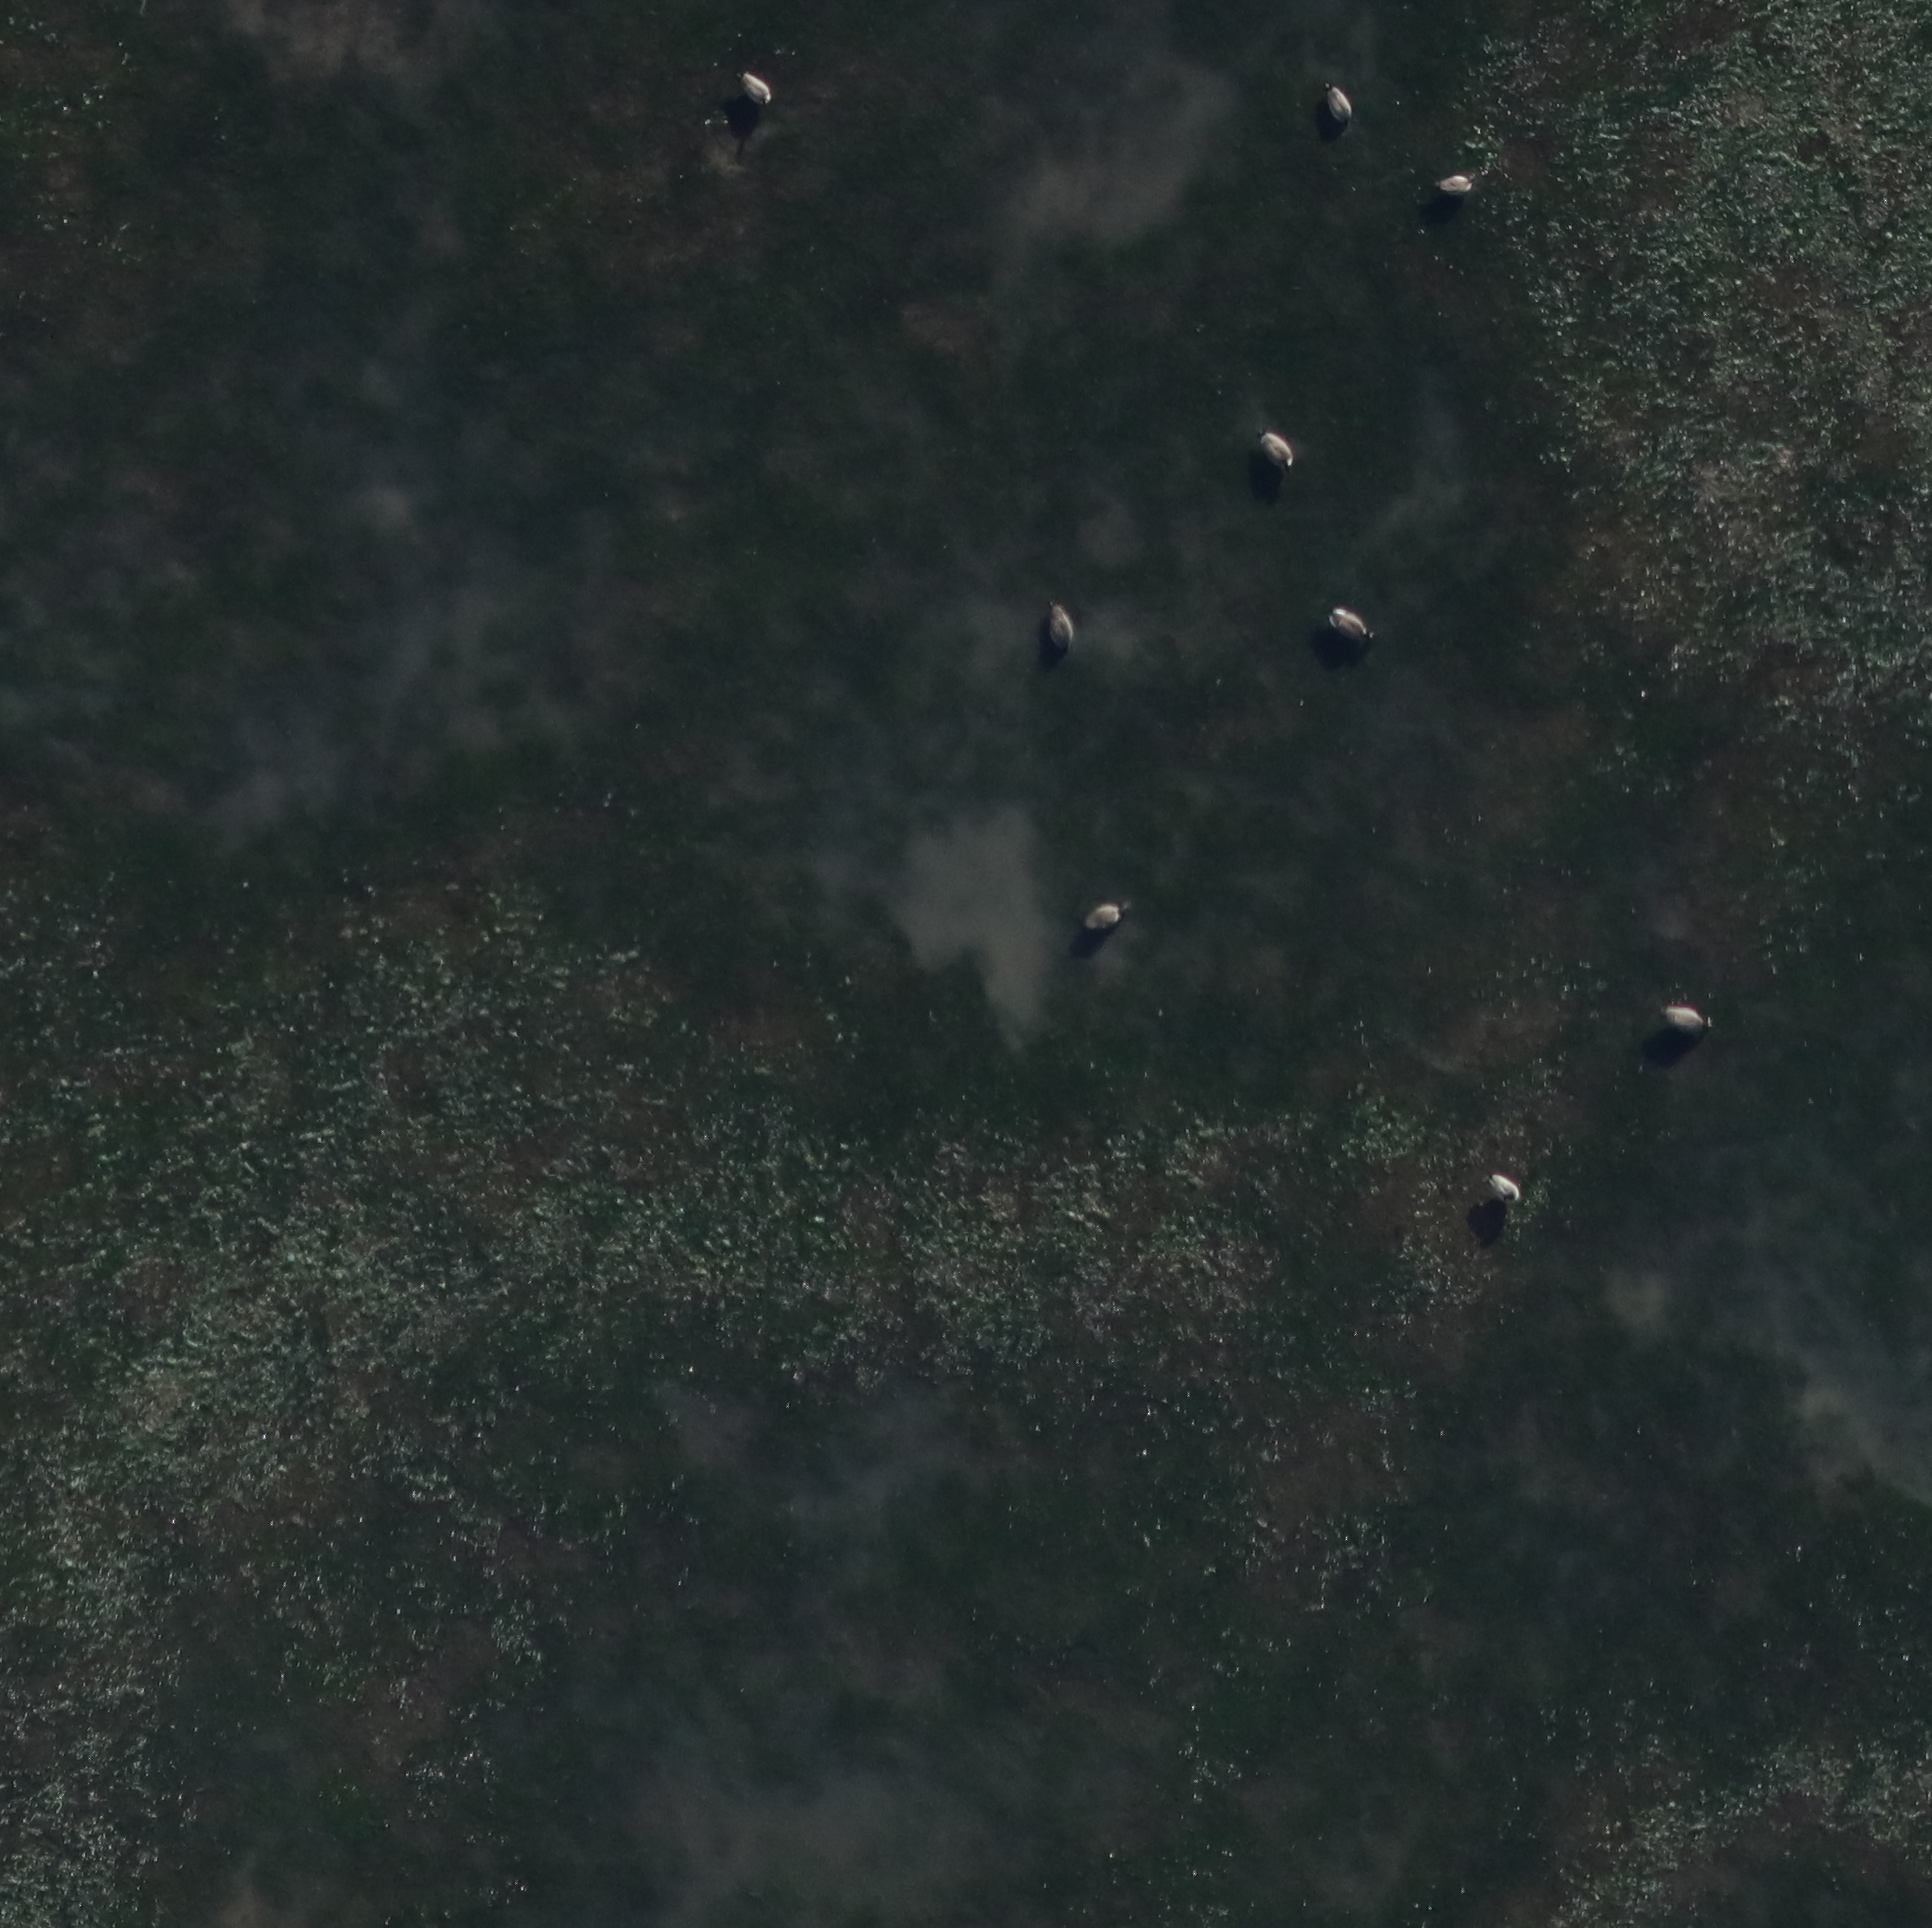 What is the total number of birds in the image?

9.